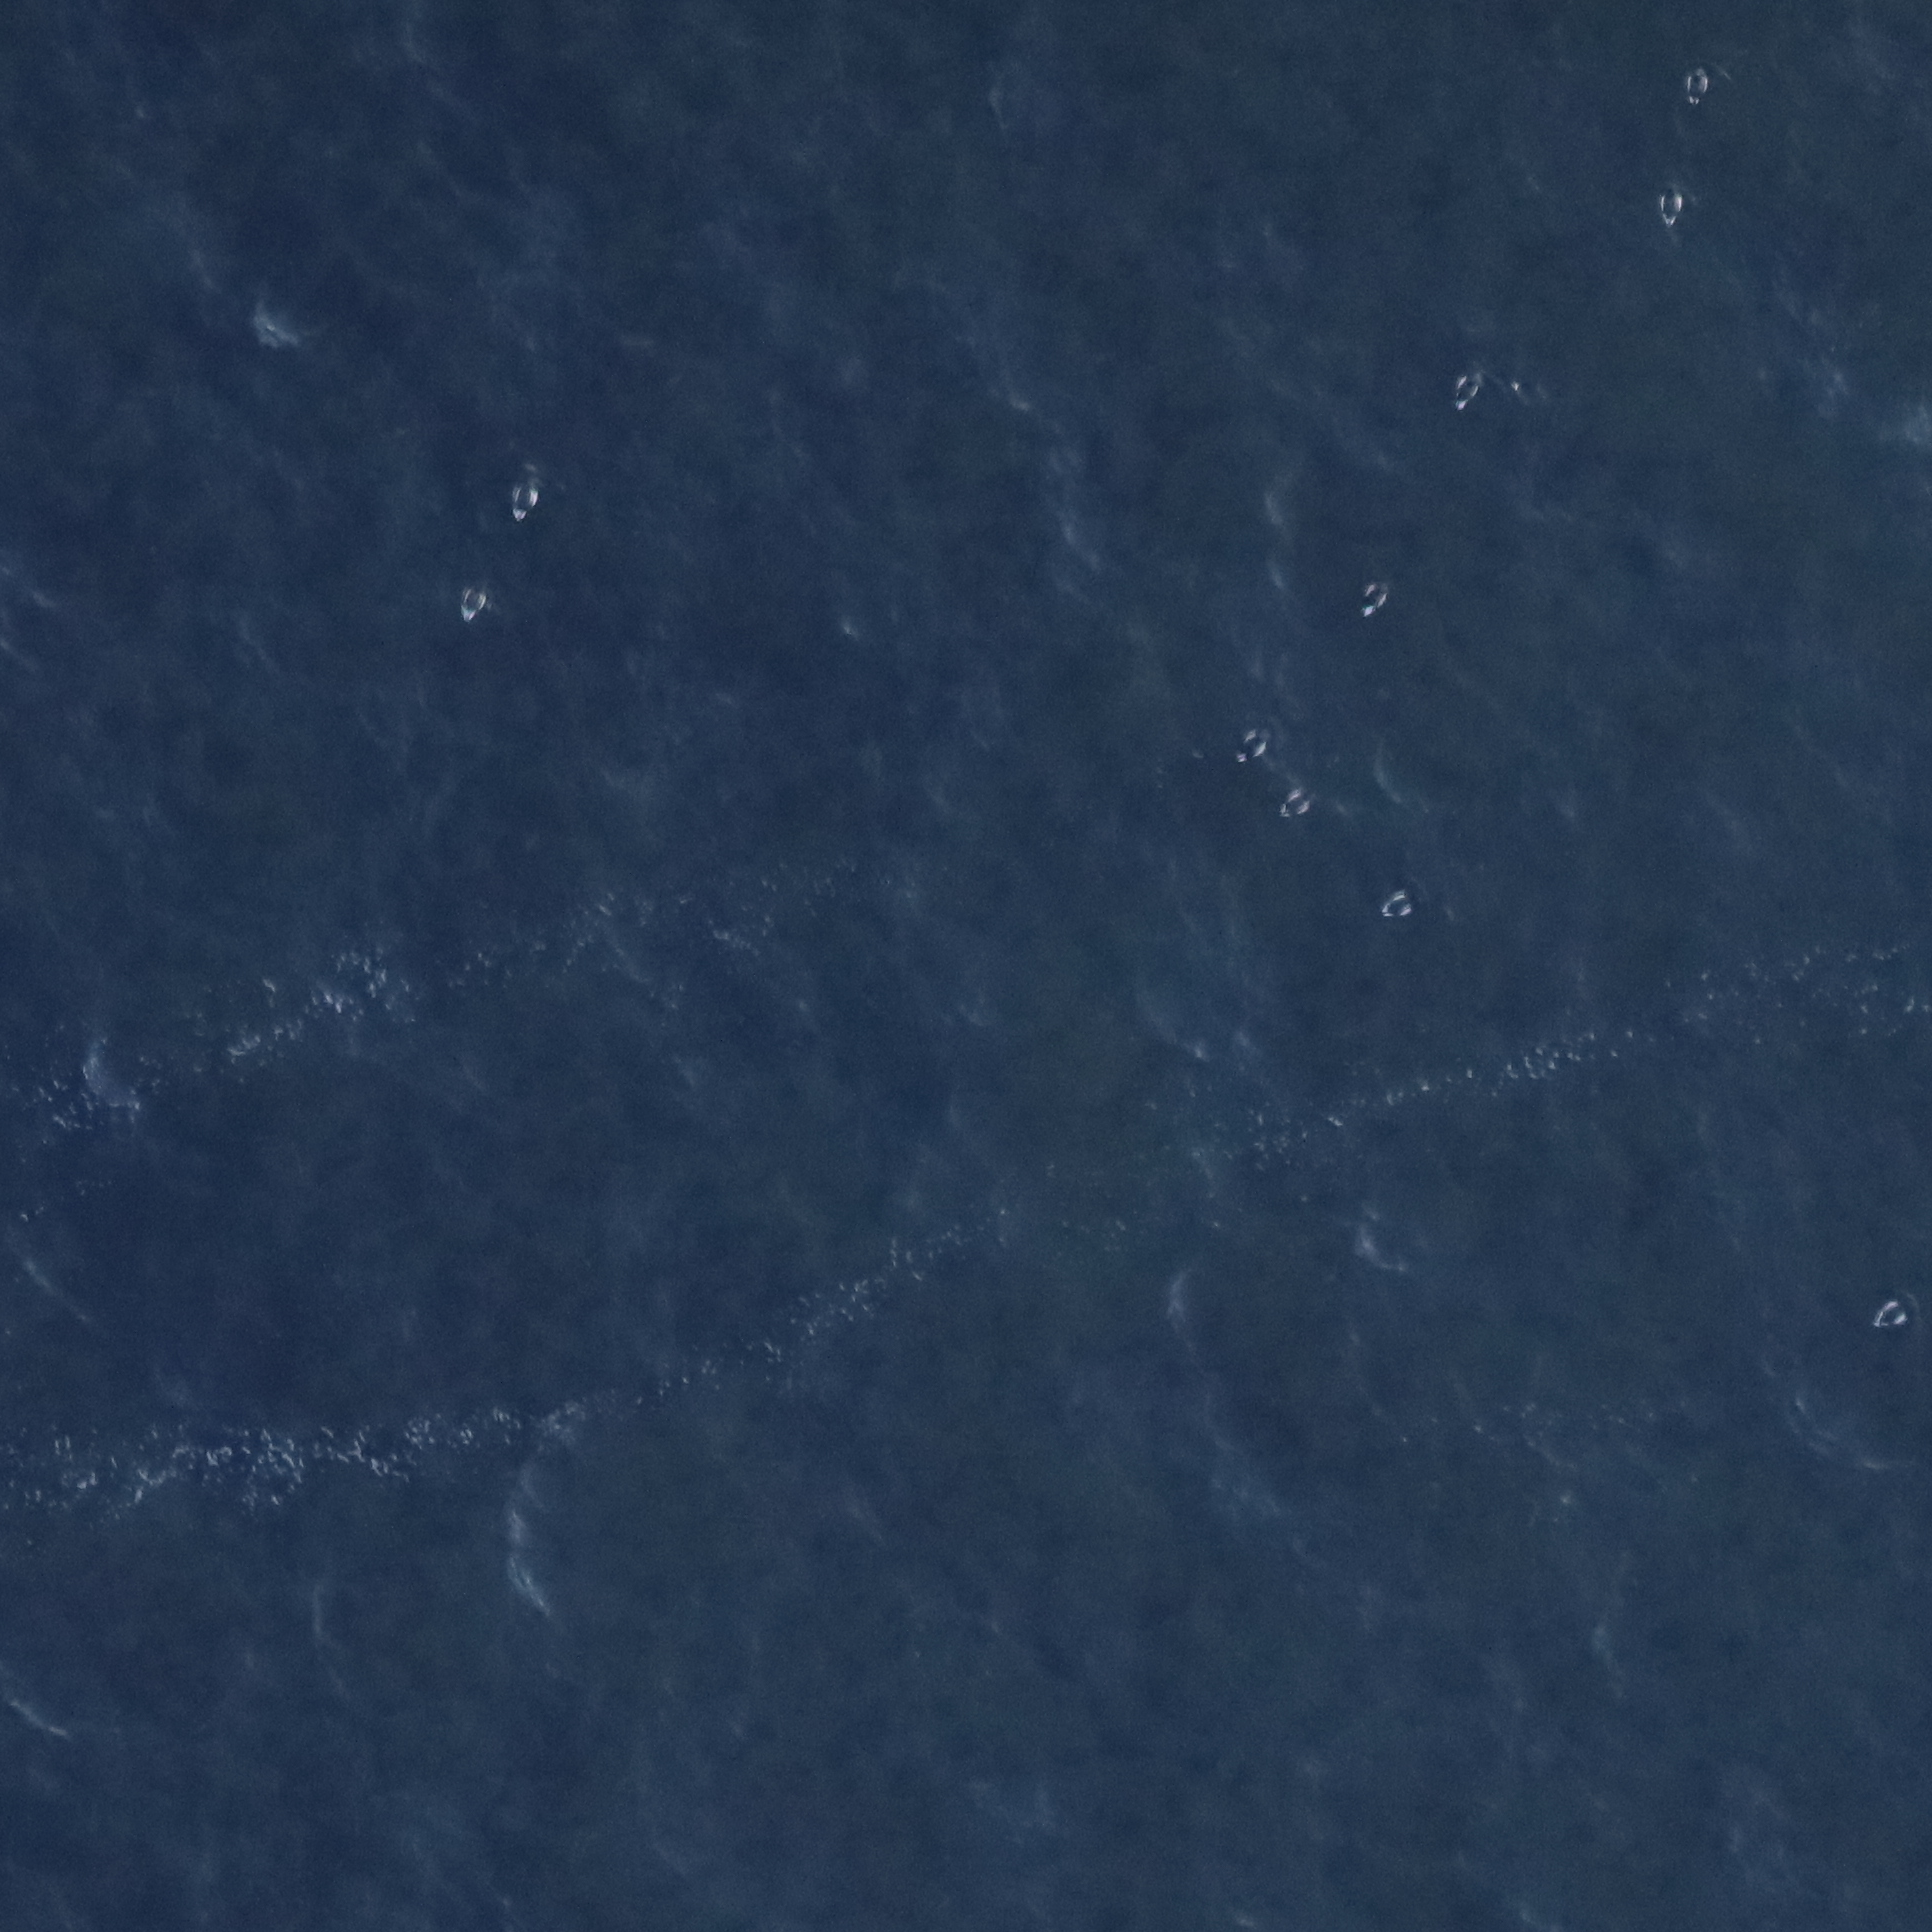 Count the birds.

10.